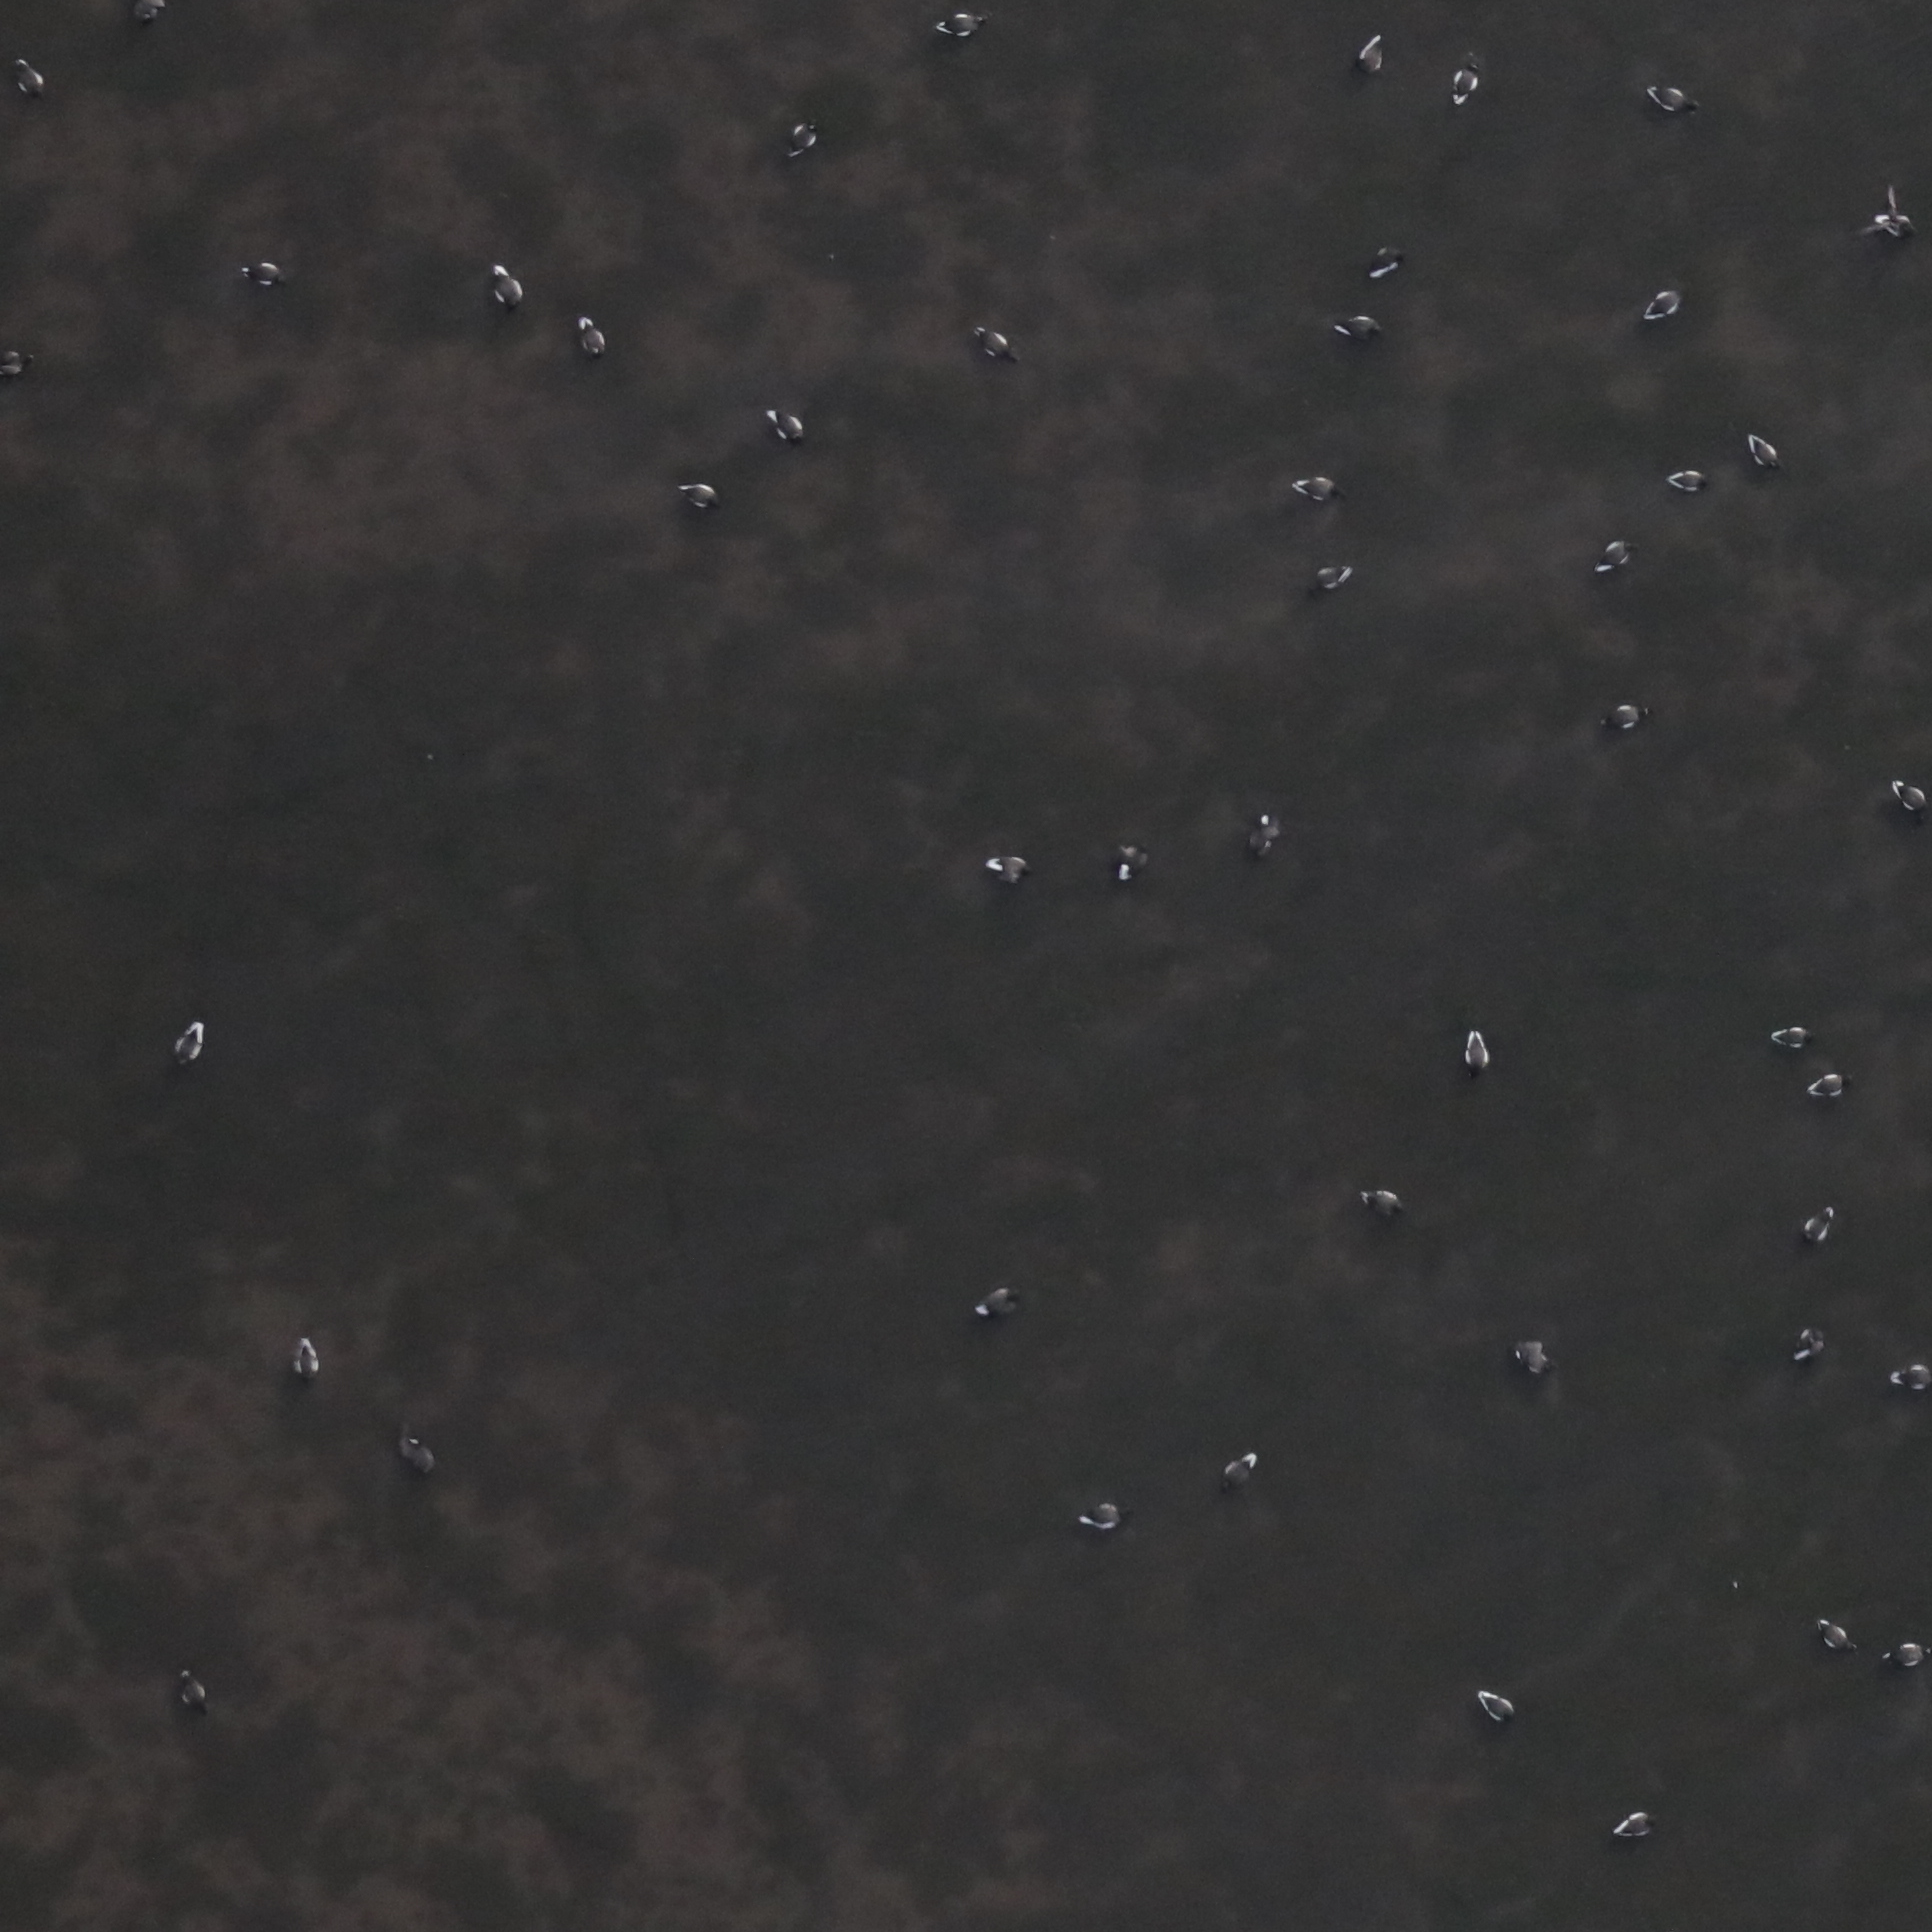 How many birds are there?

46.